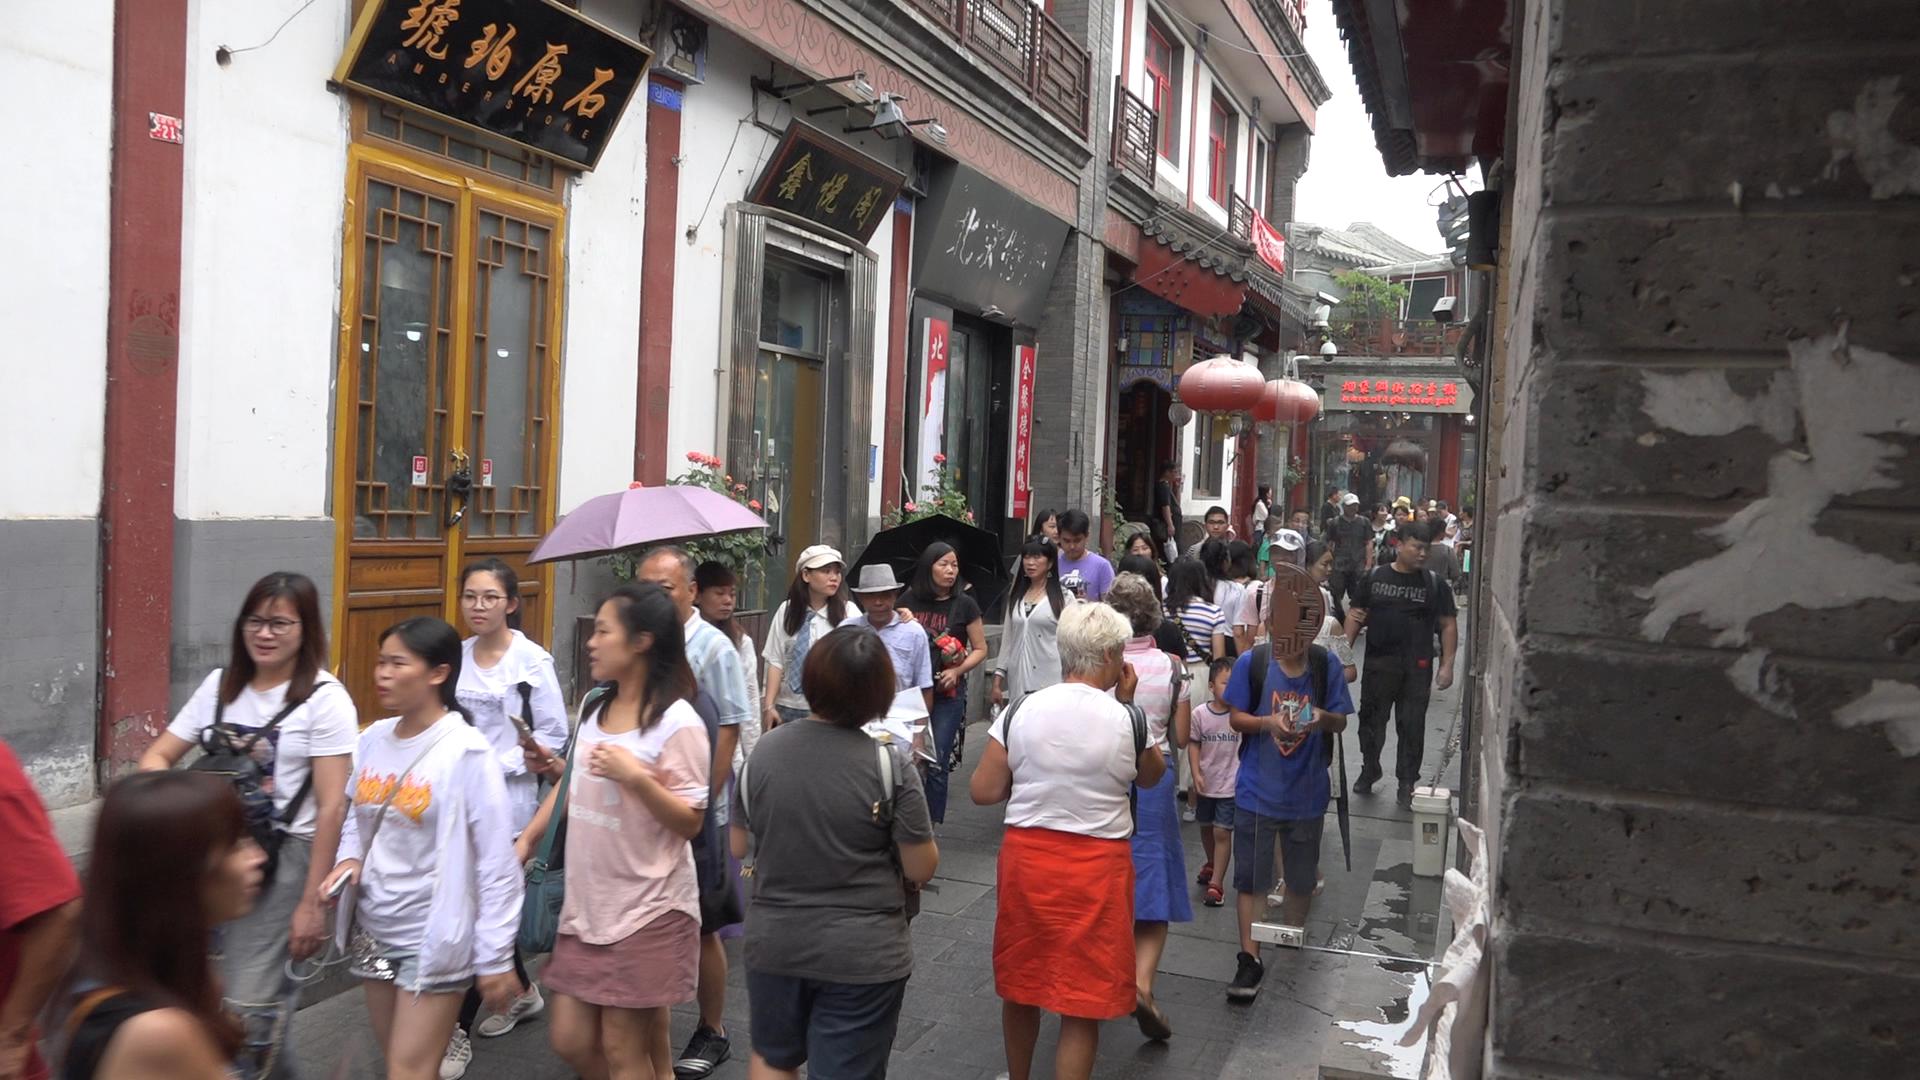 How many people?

41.